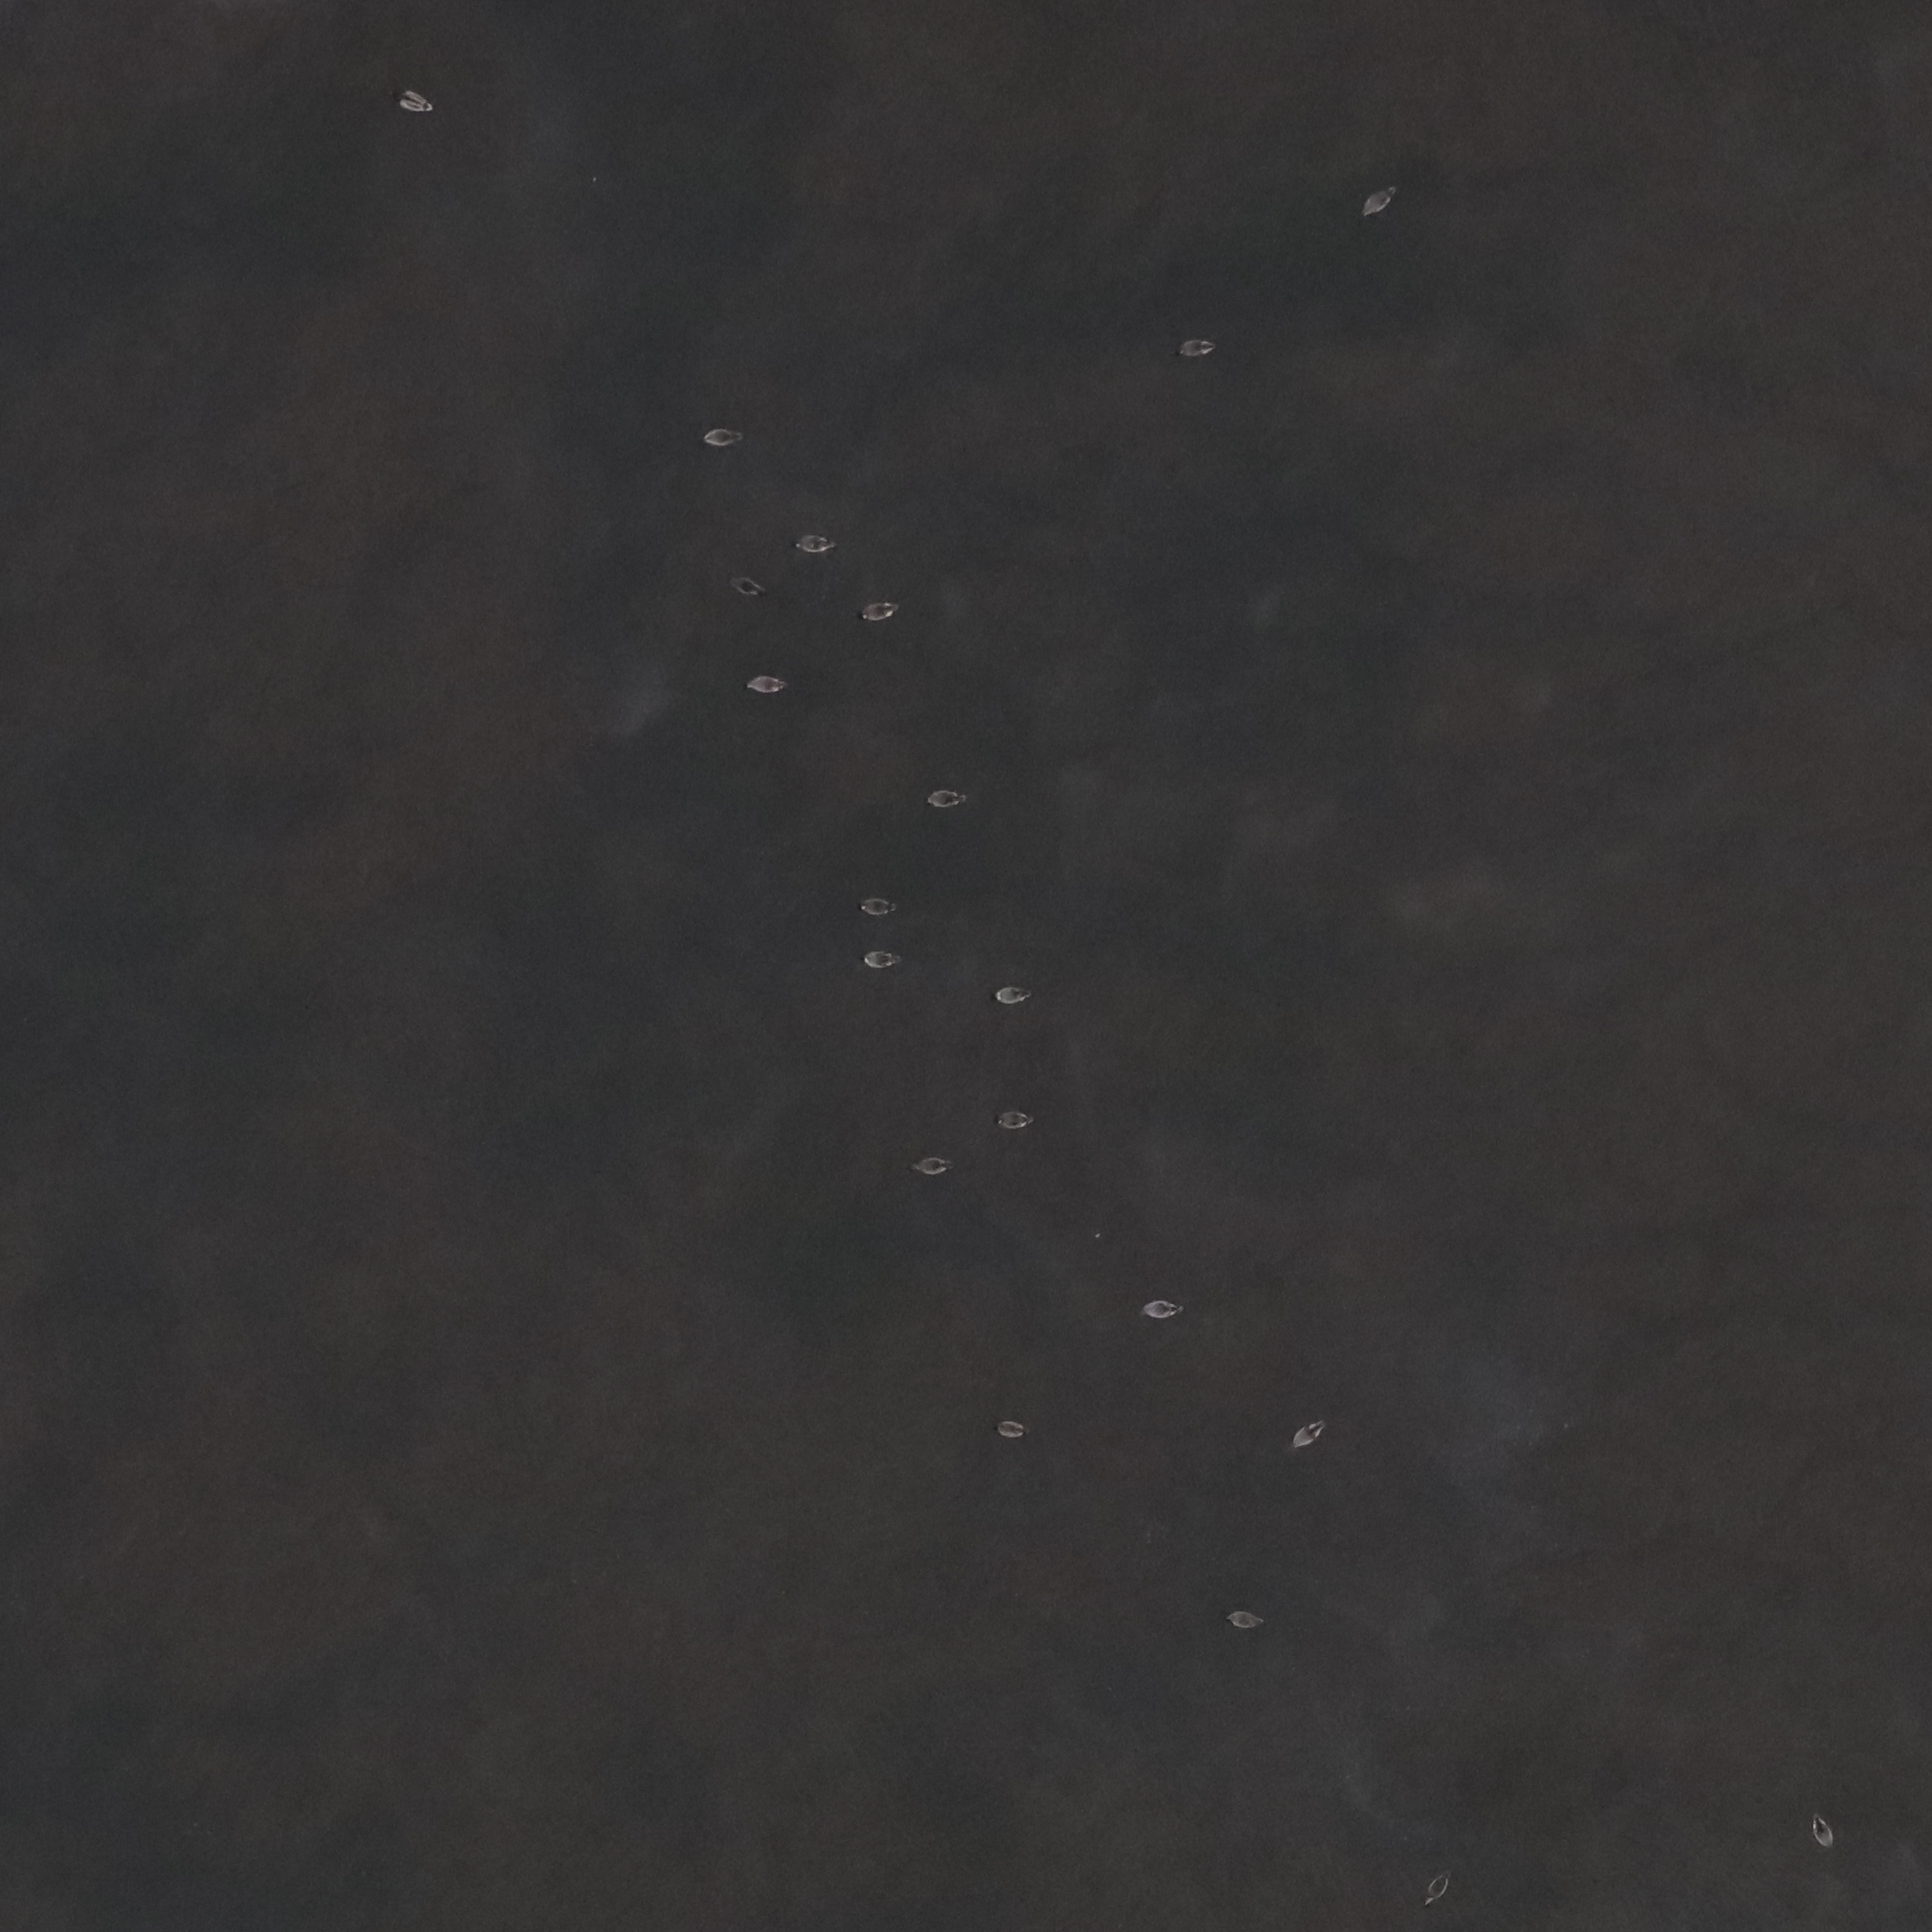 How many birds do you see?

20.